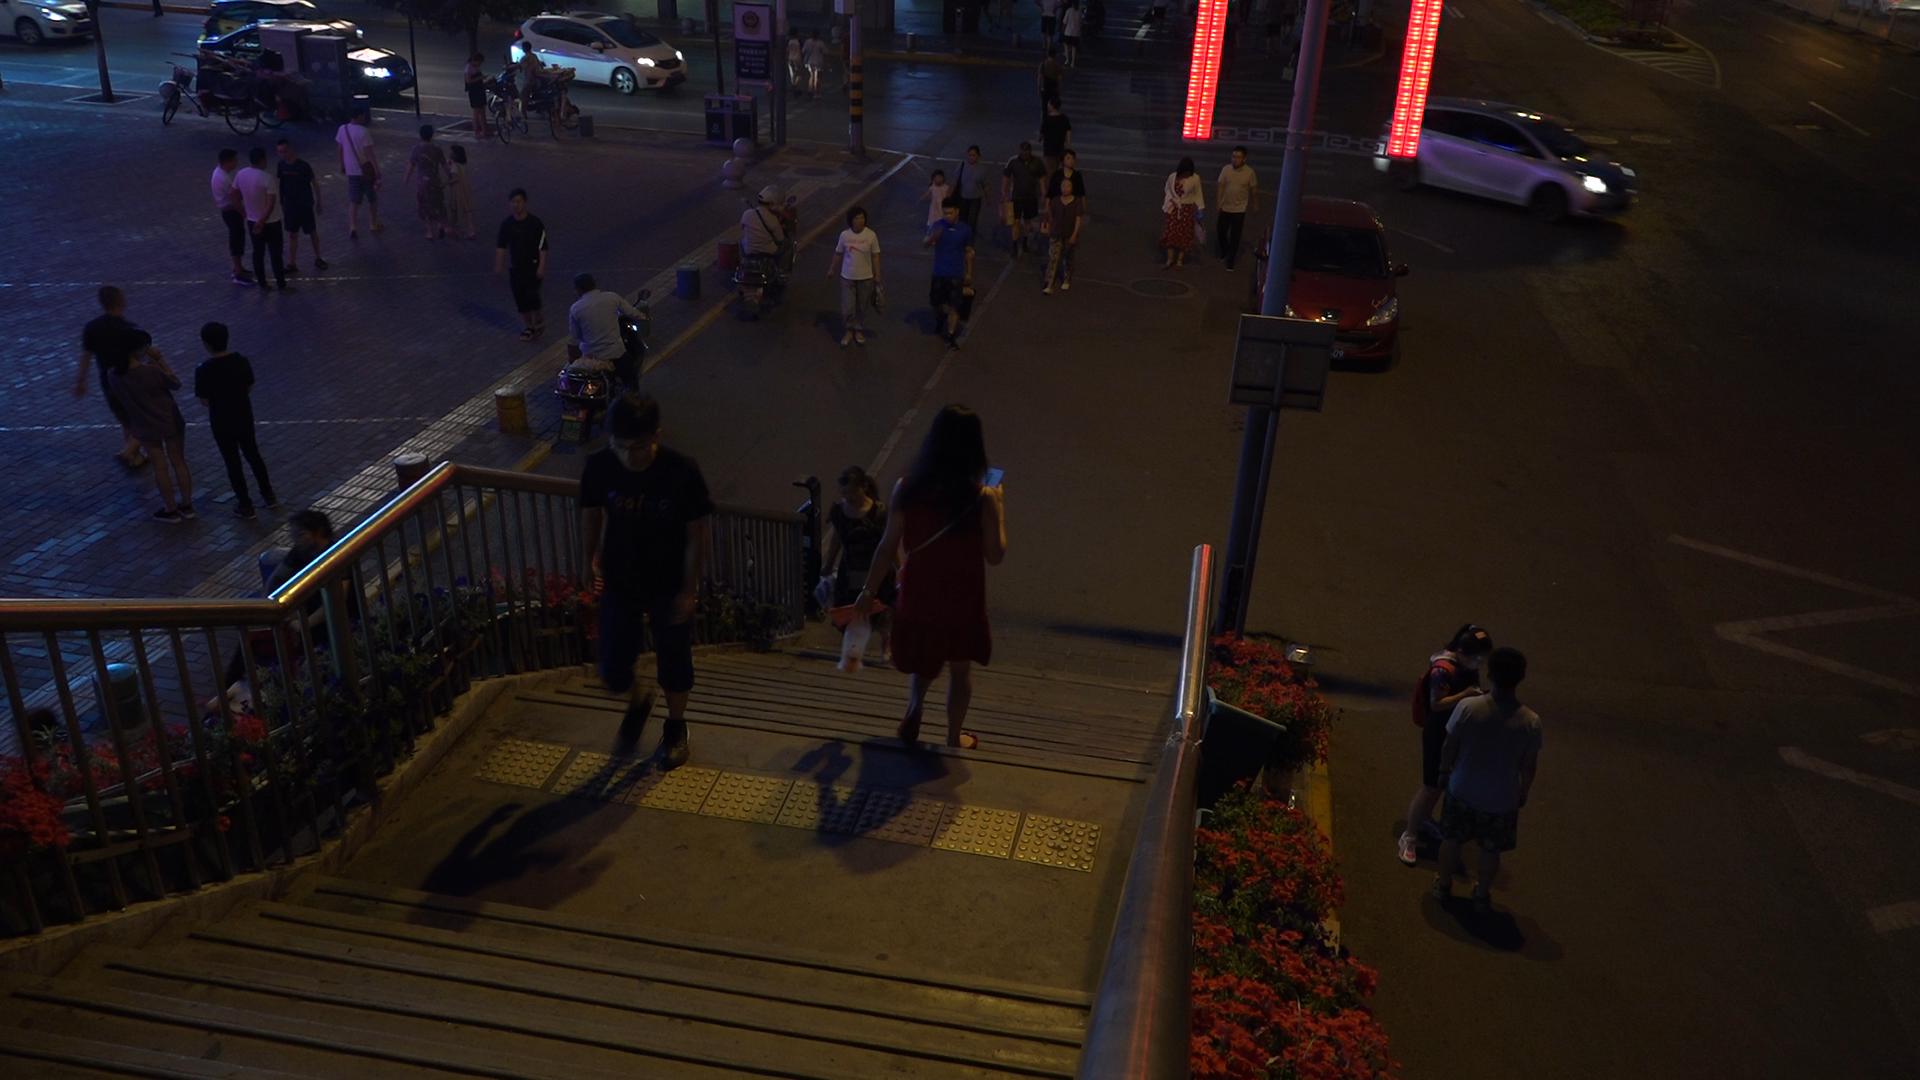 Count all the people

35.